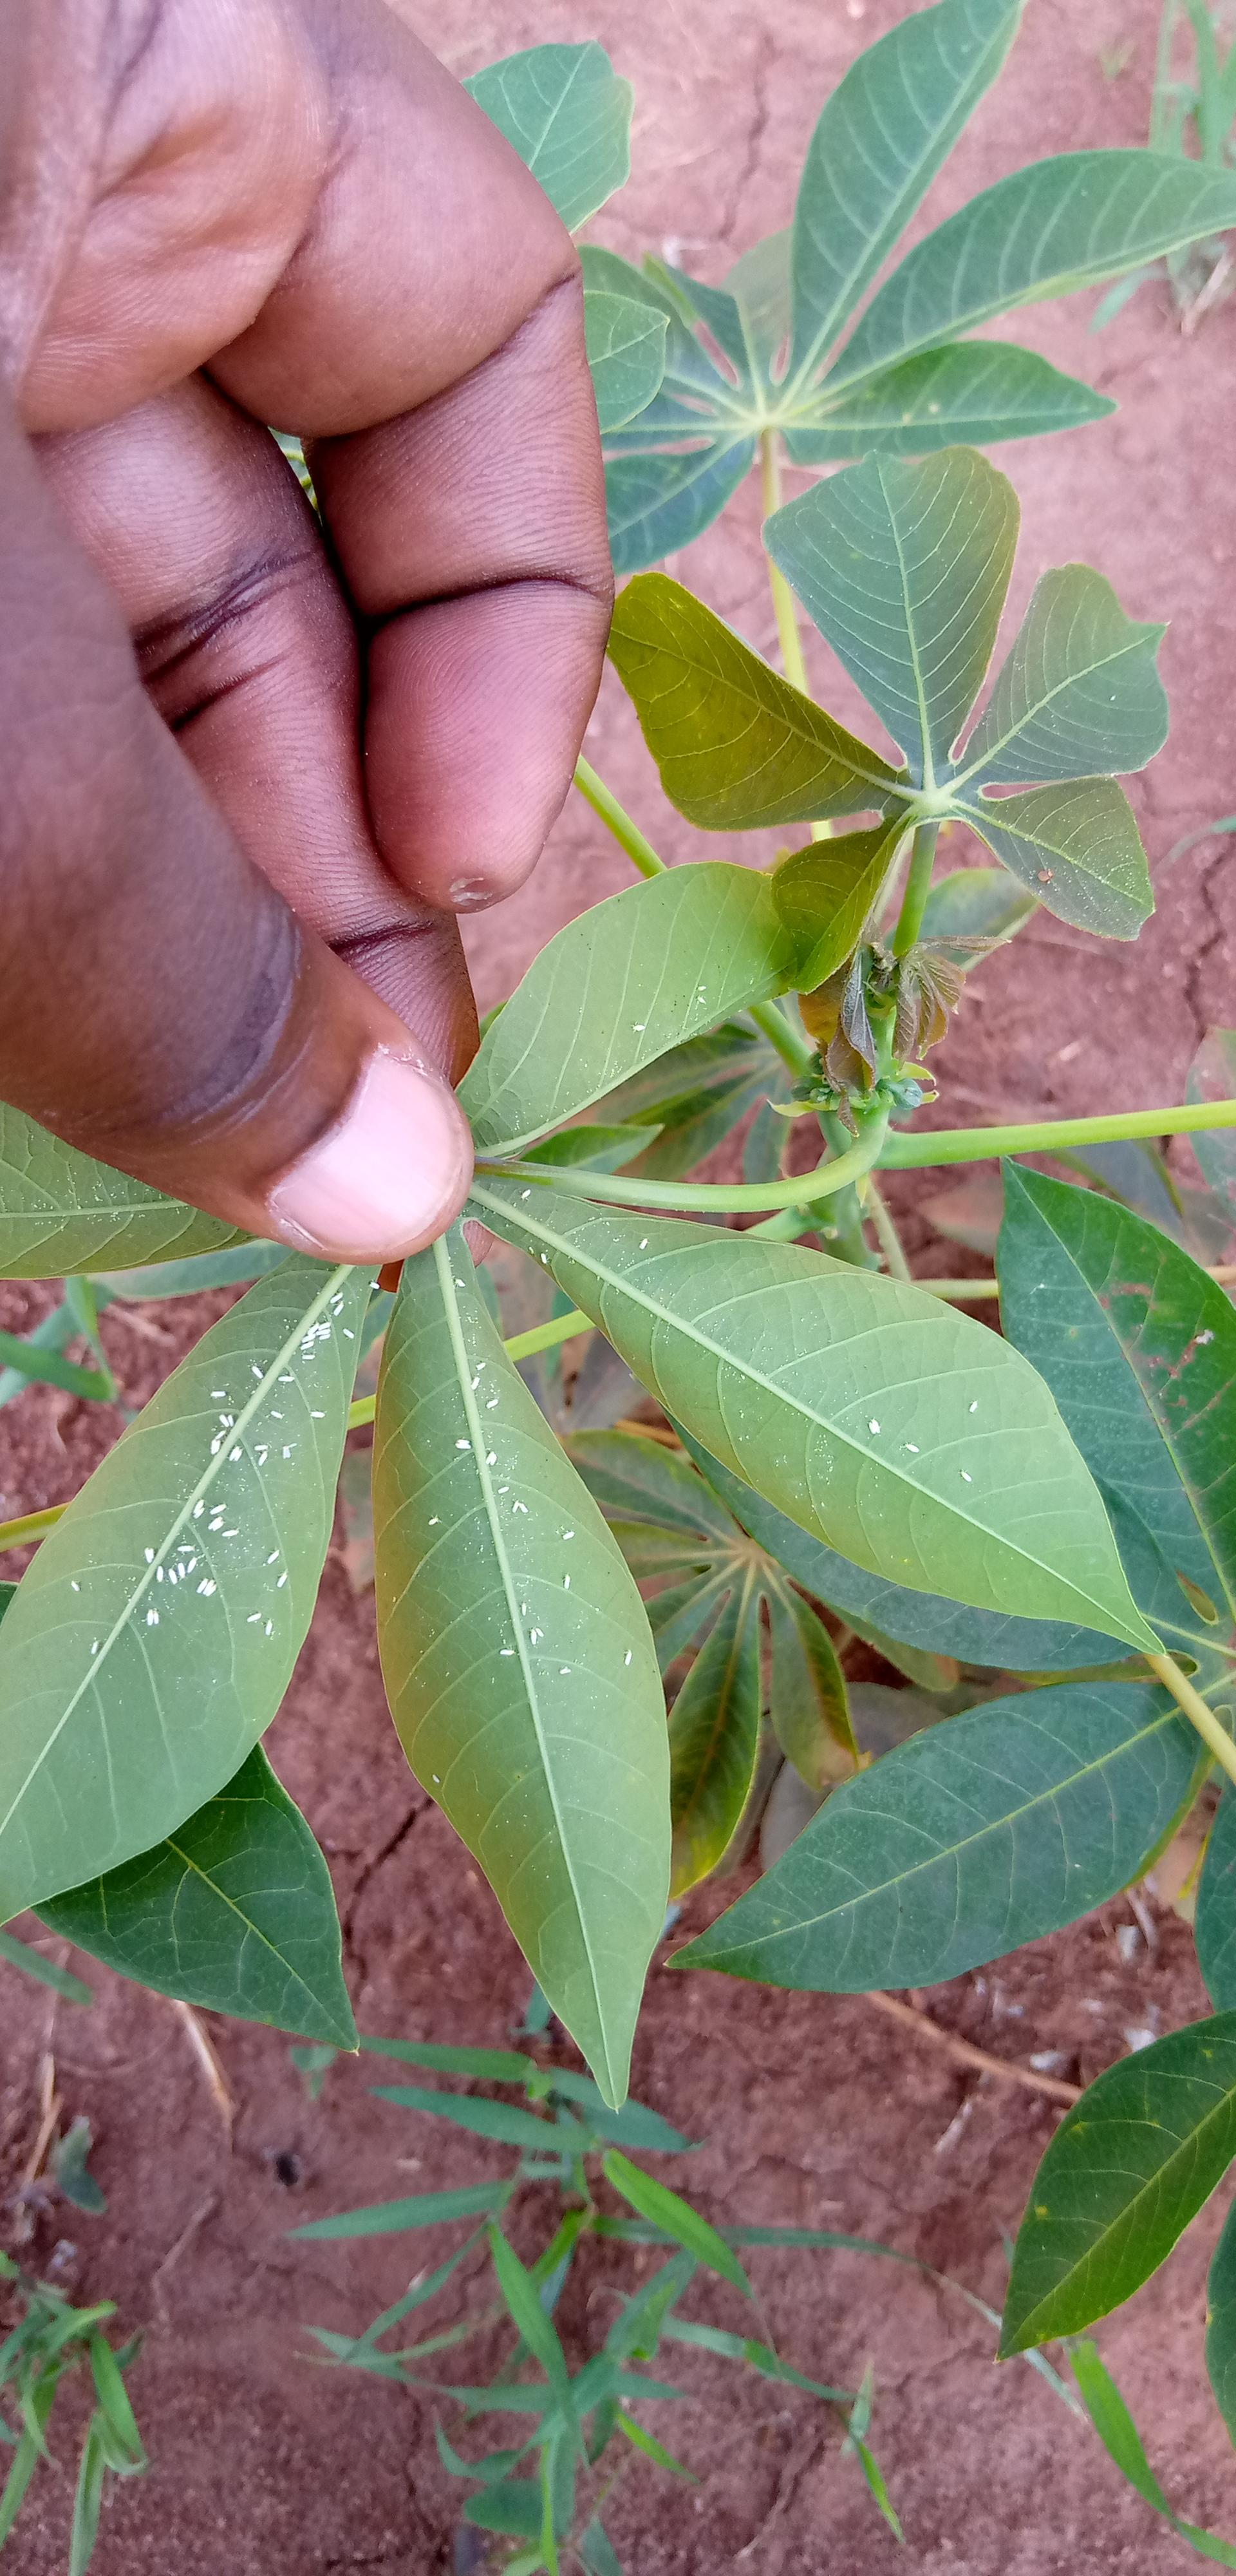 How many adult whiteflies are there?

81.